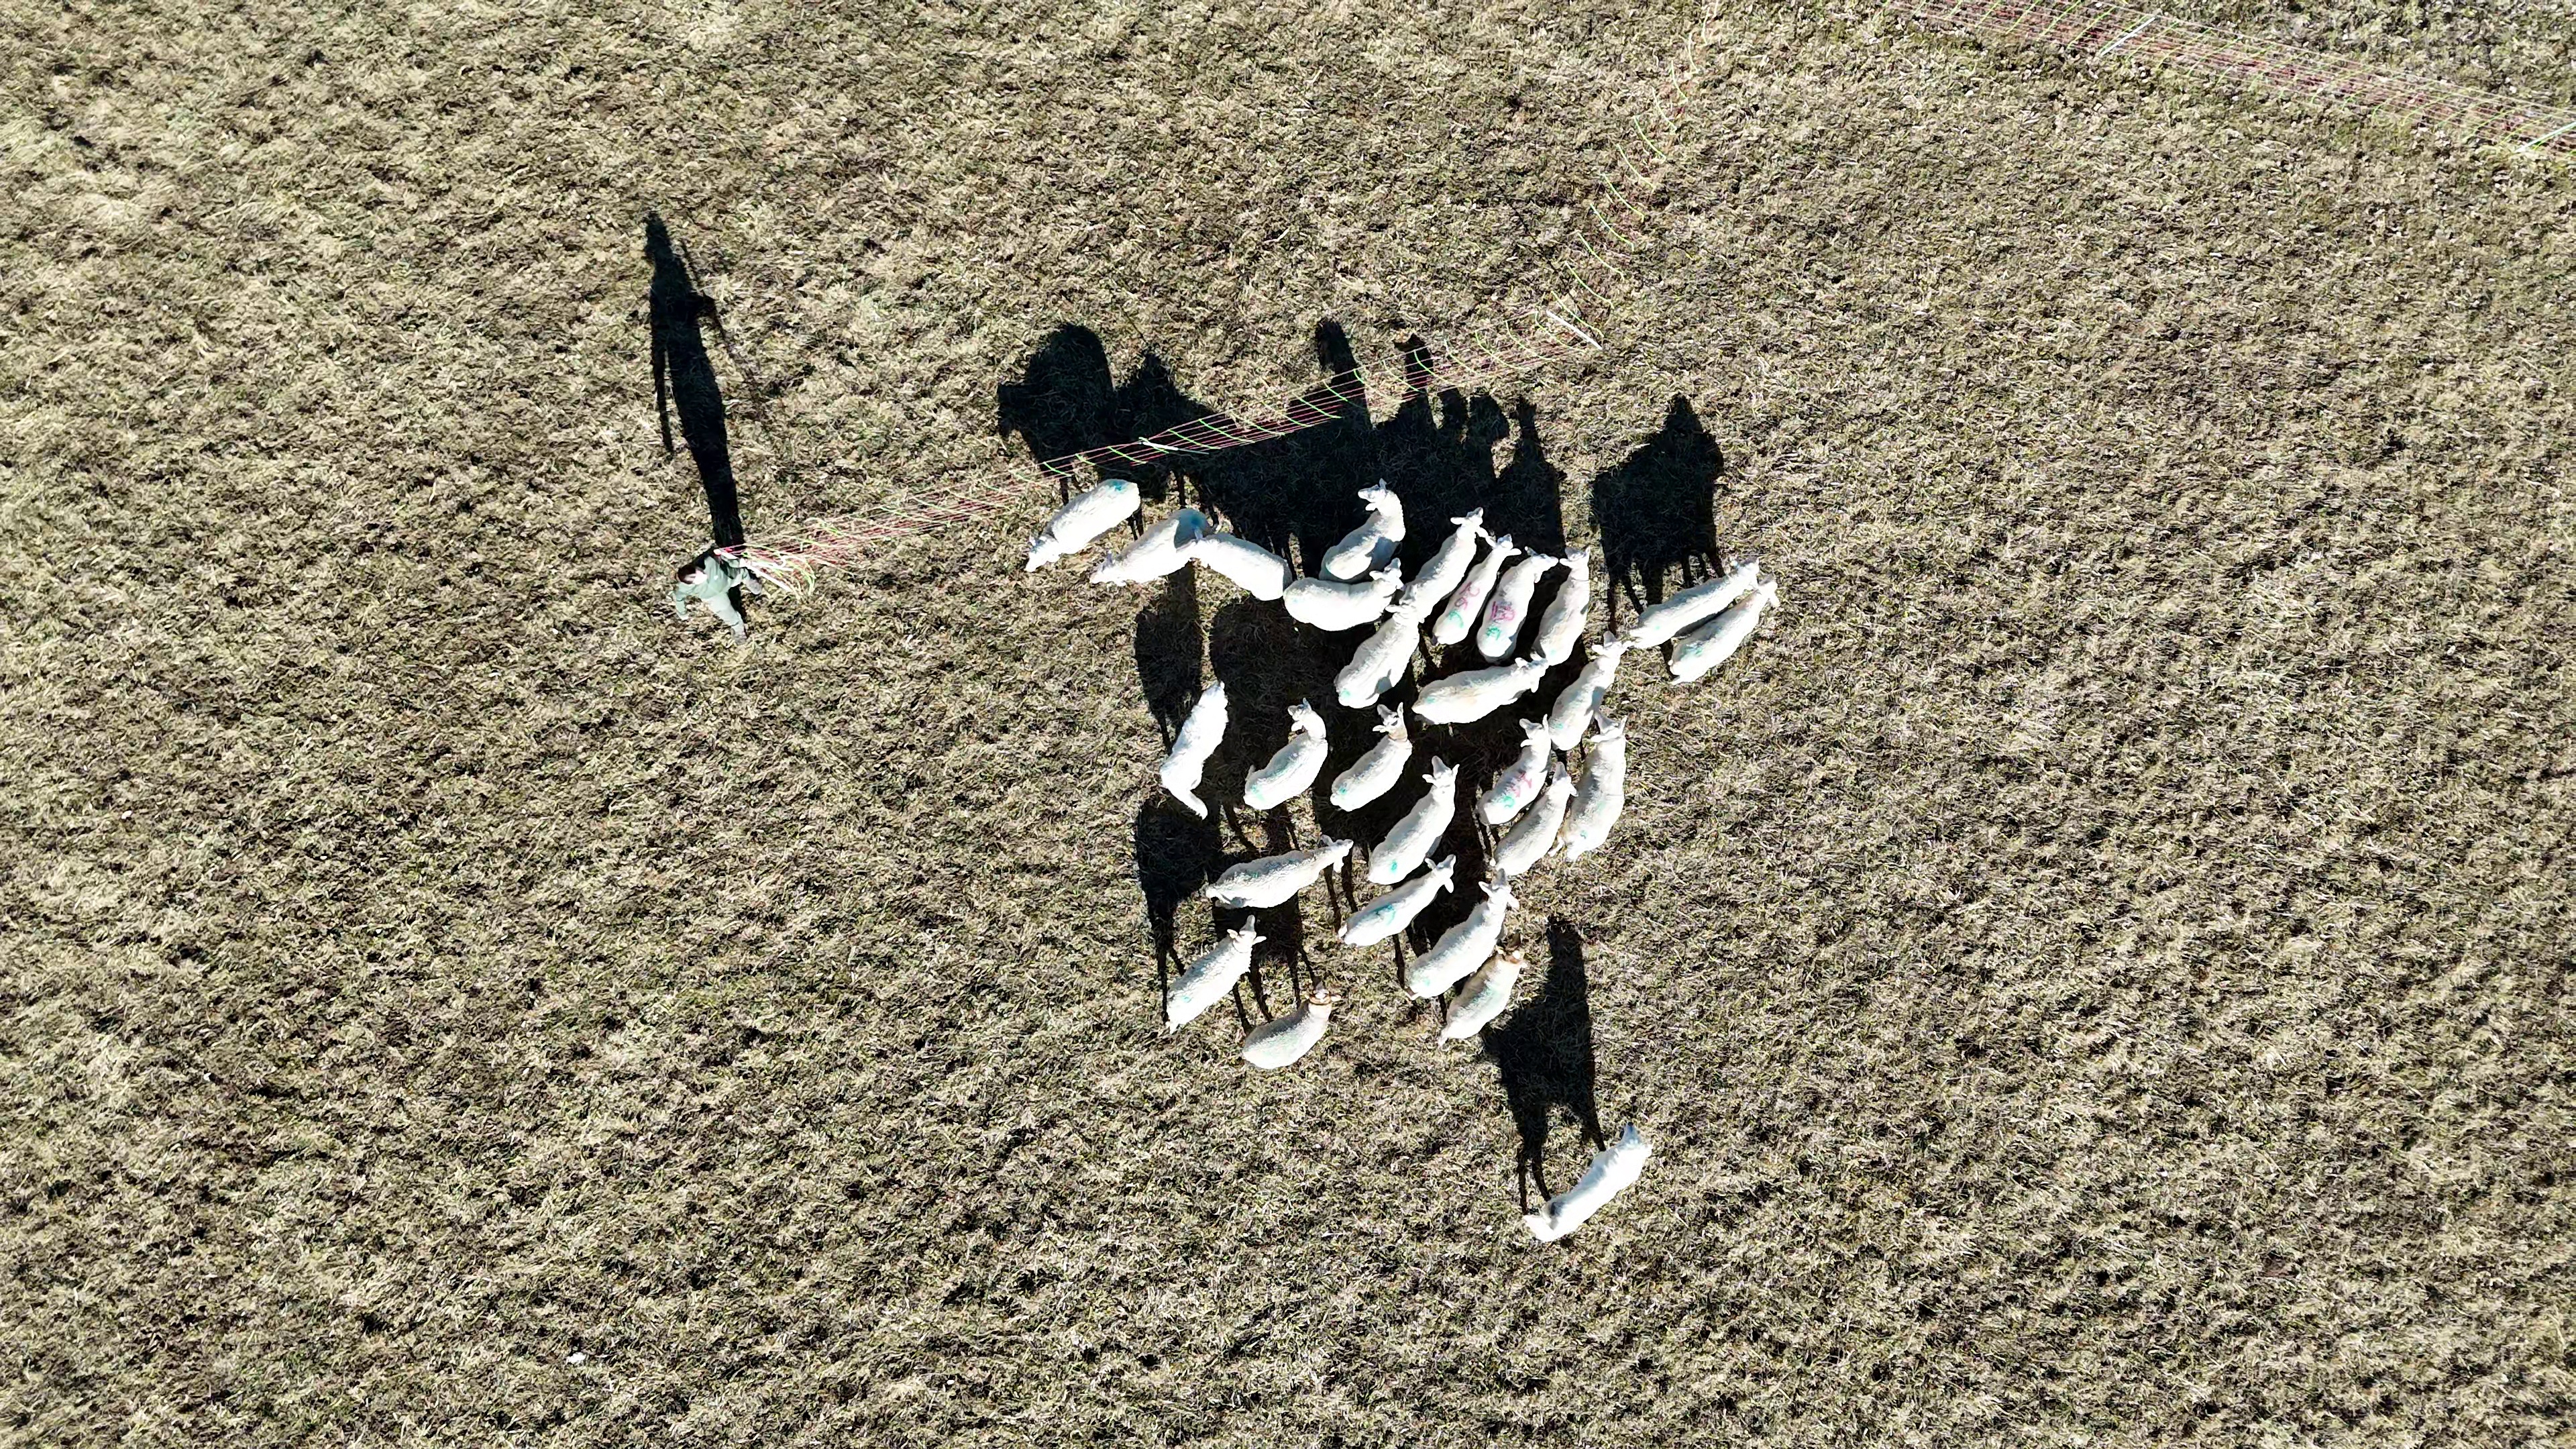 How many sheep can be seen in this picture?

26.